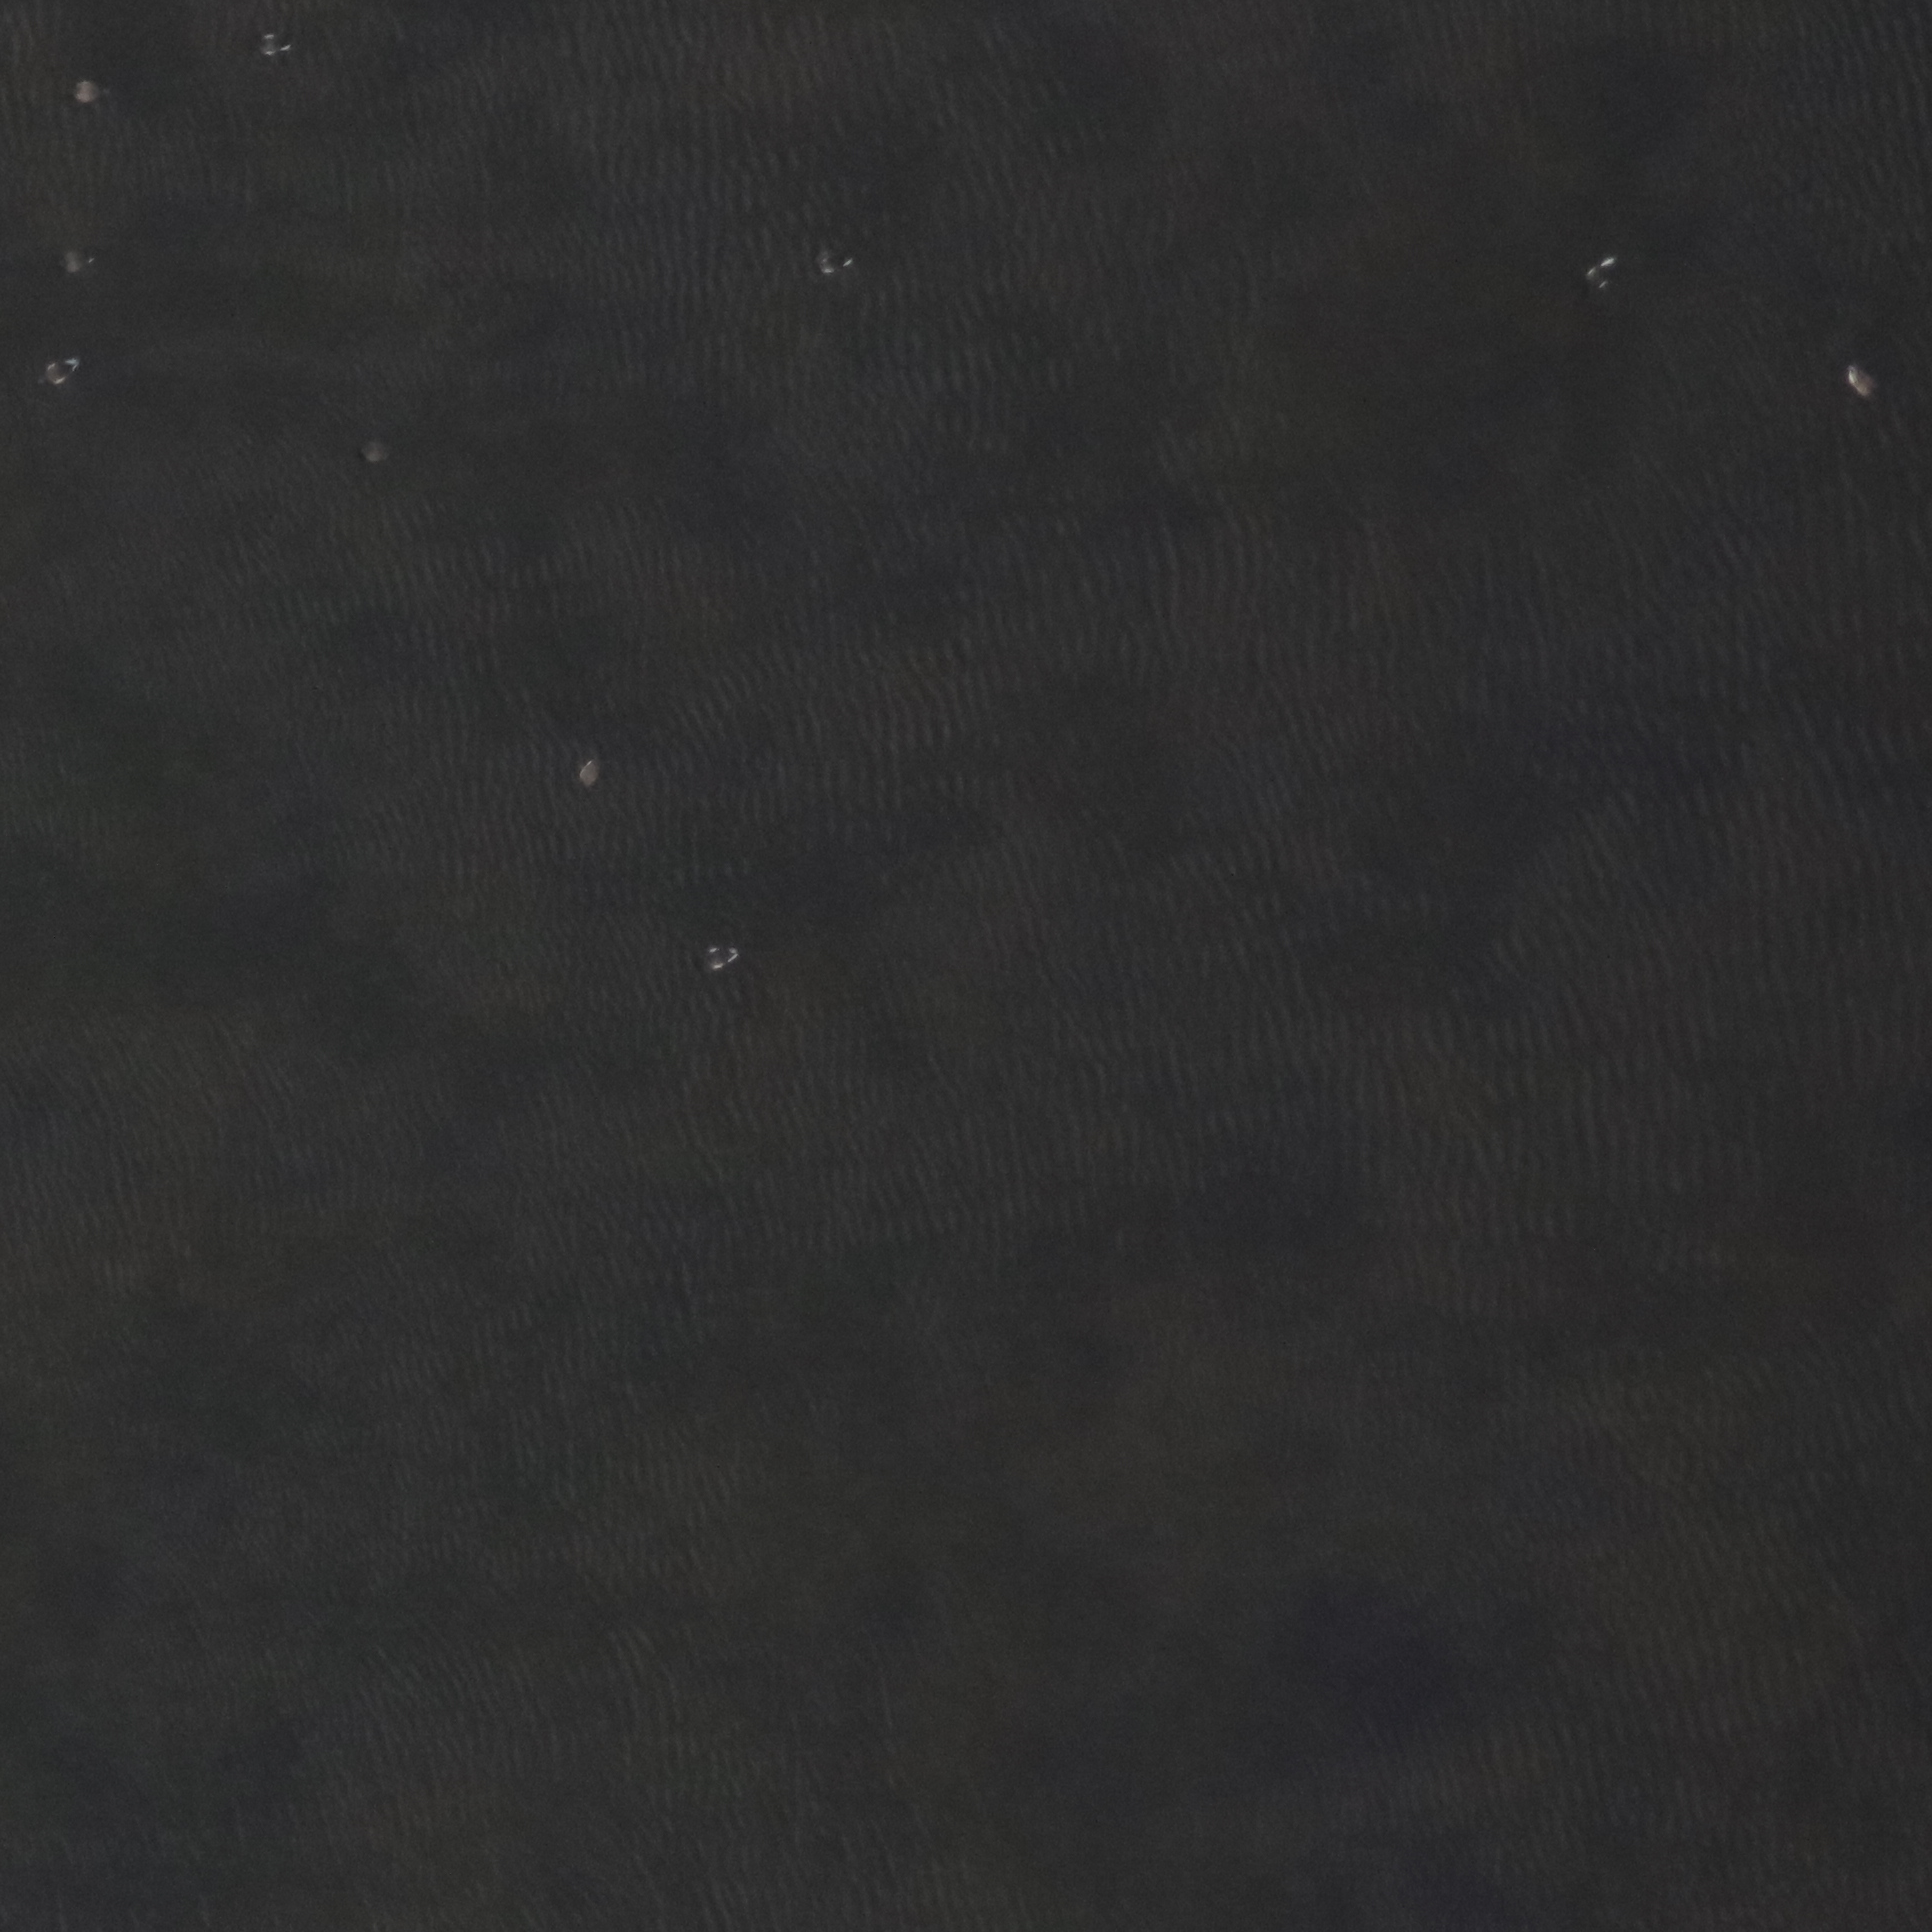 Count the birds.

10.